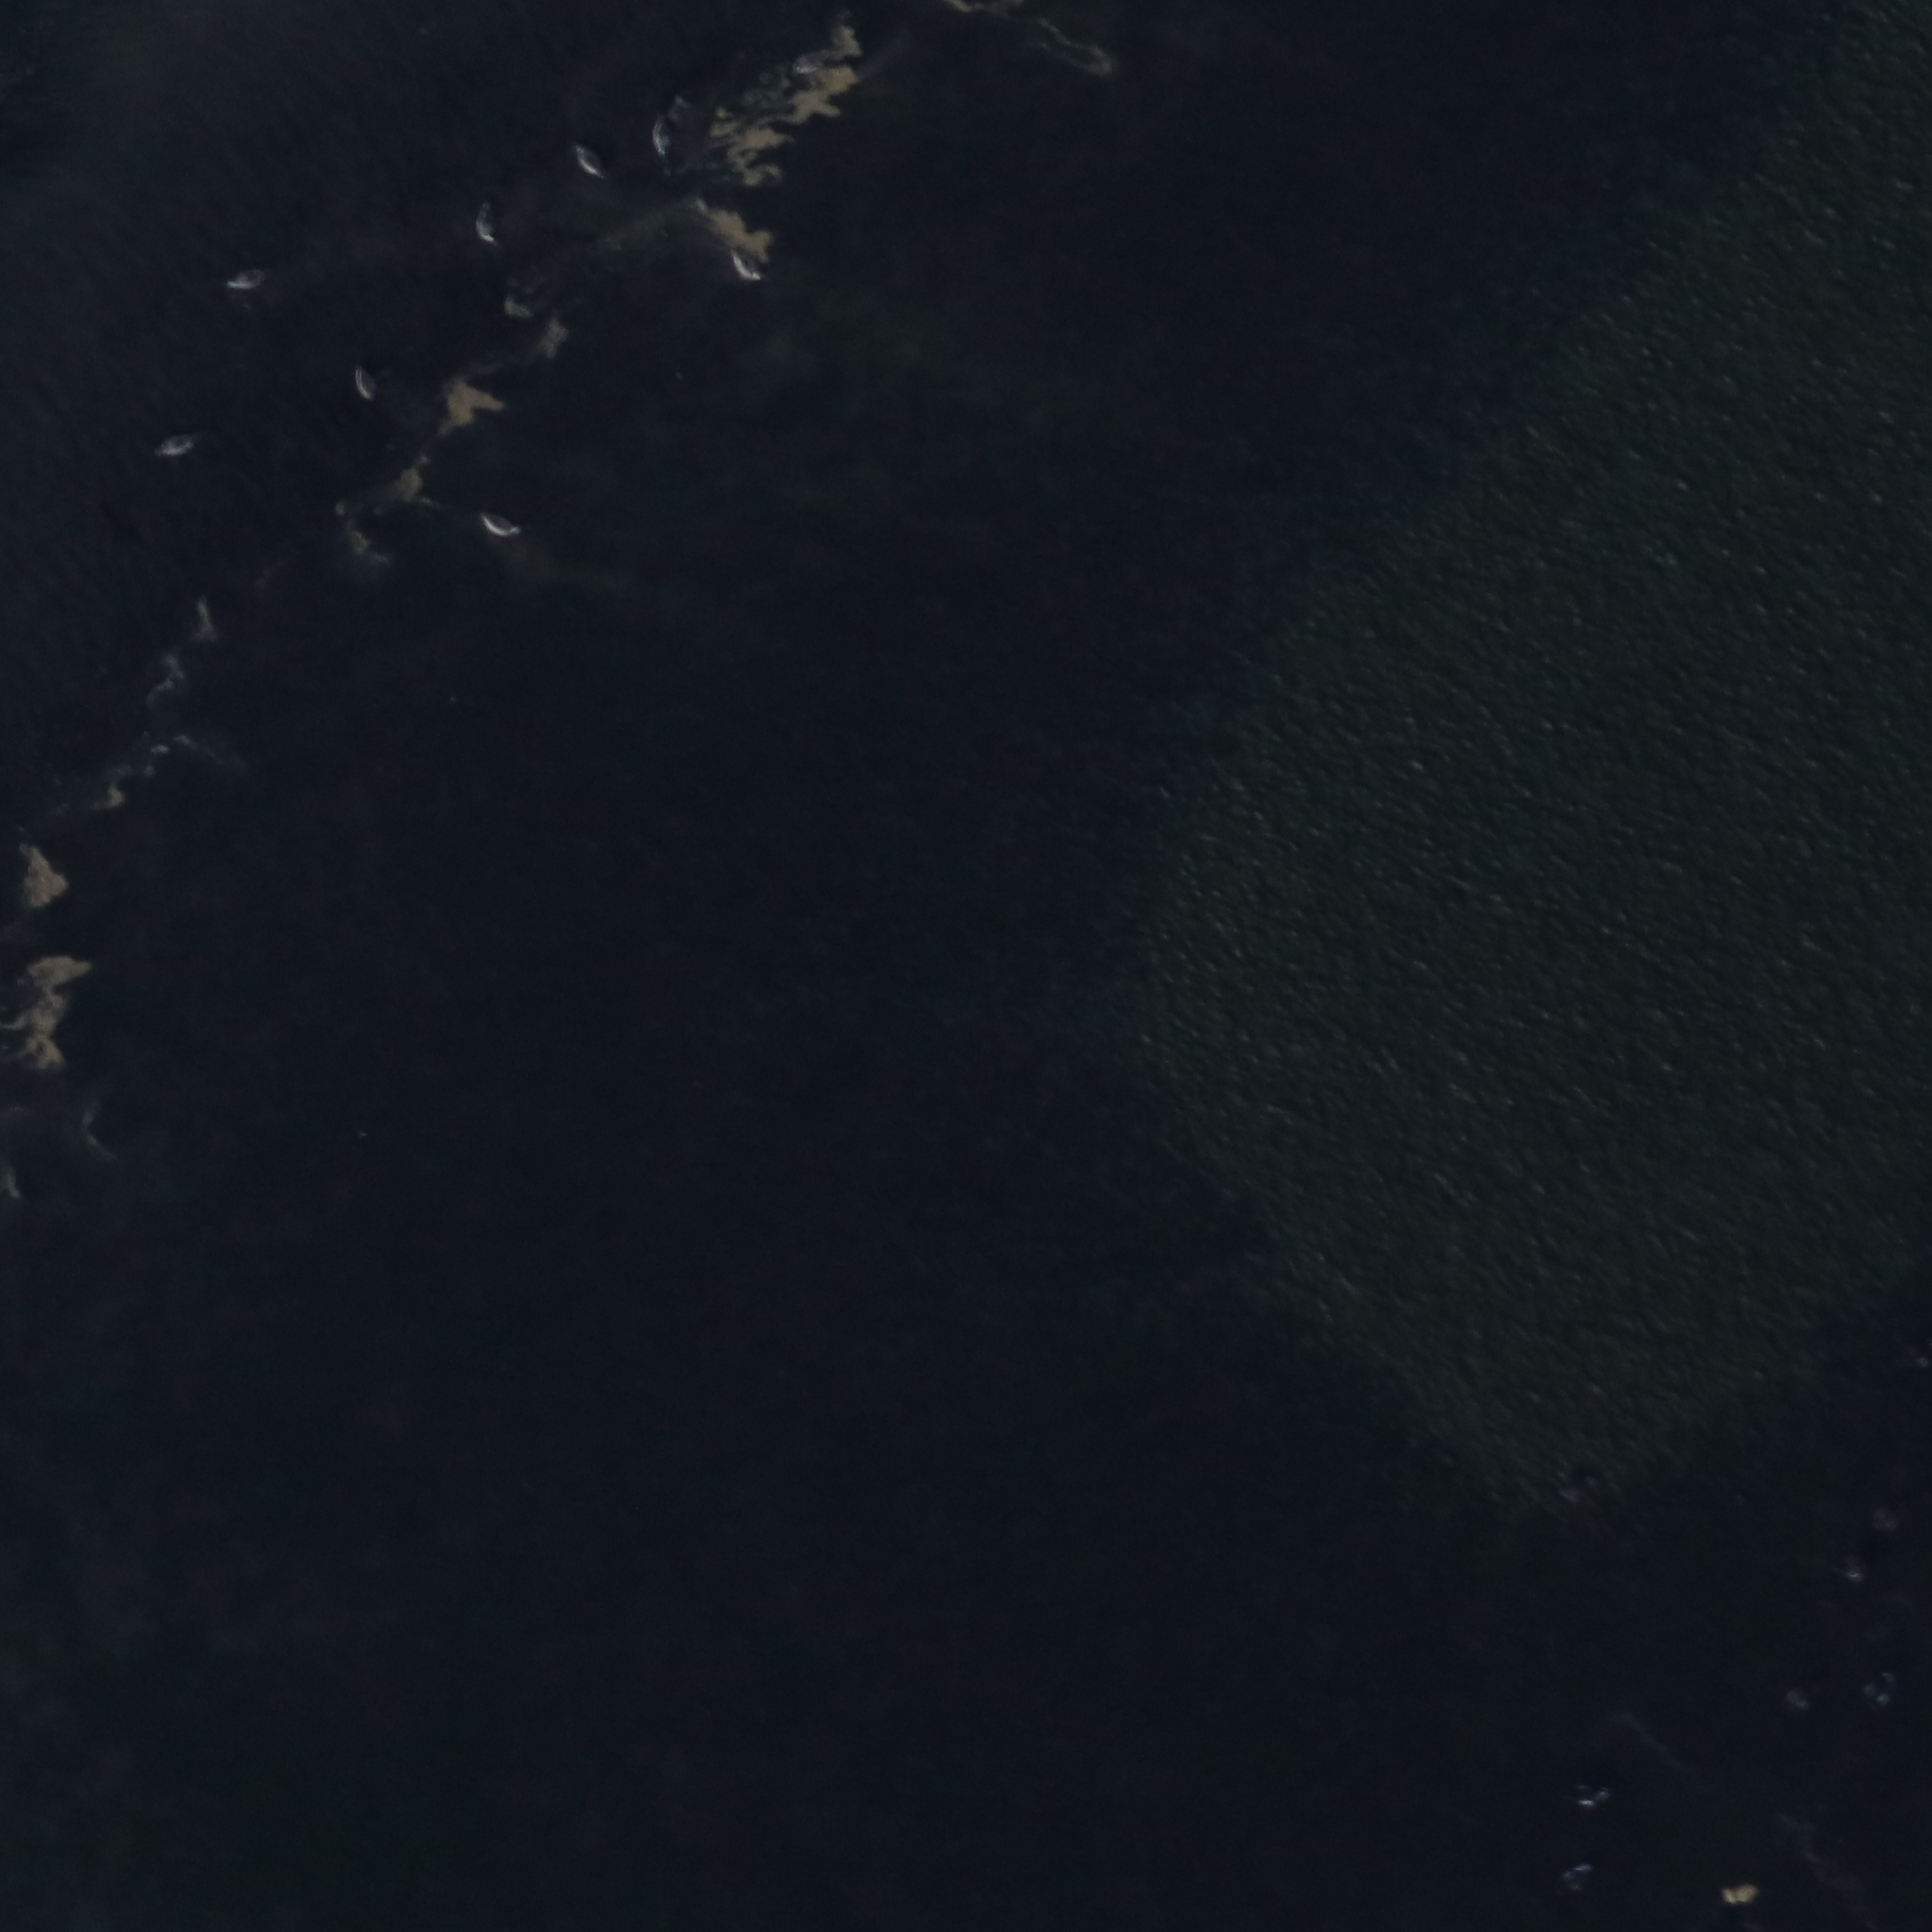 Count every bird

16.